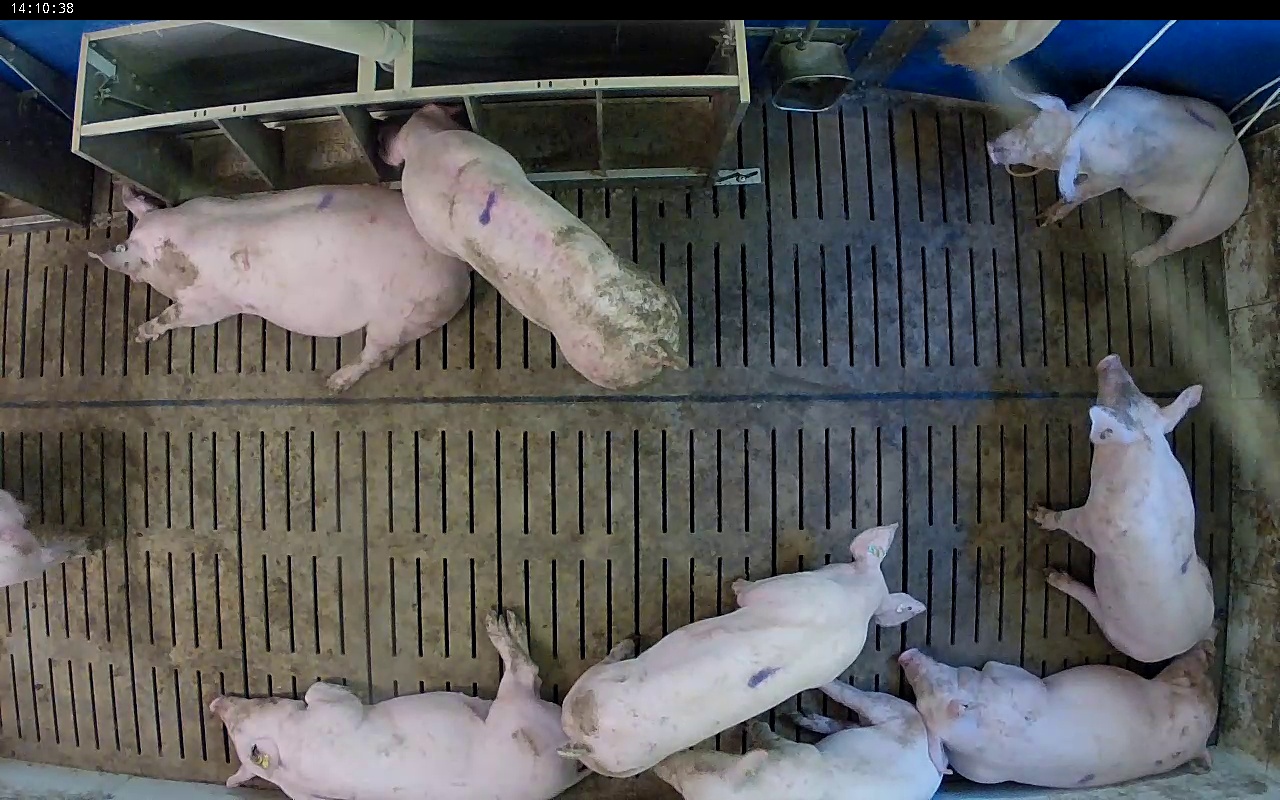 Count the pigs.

9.